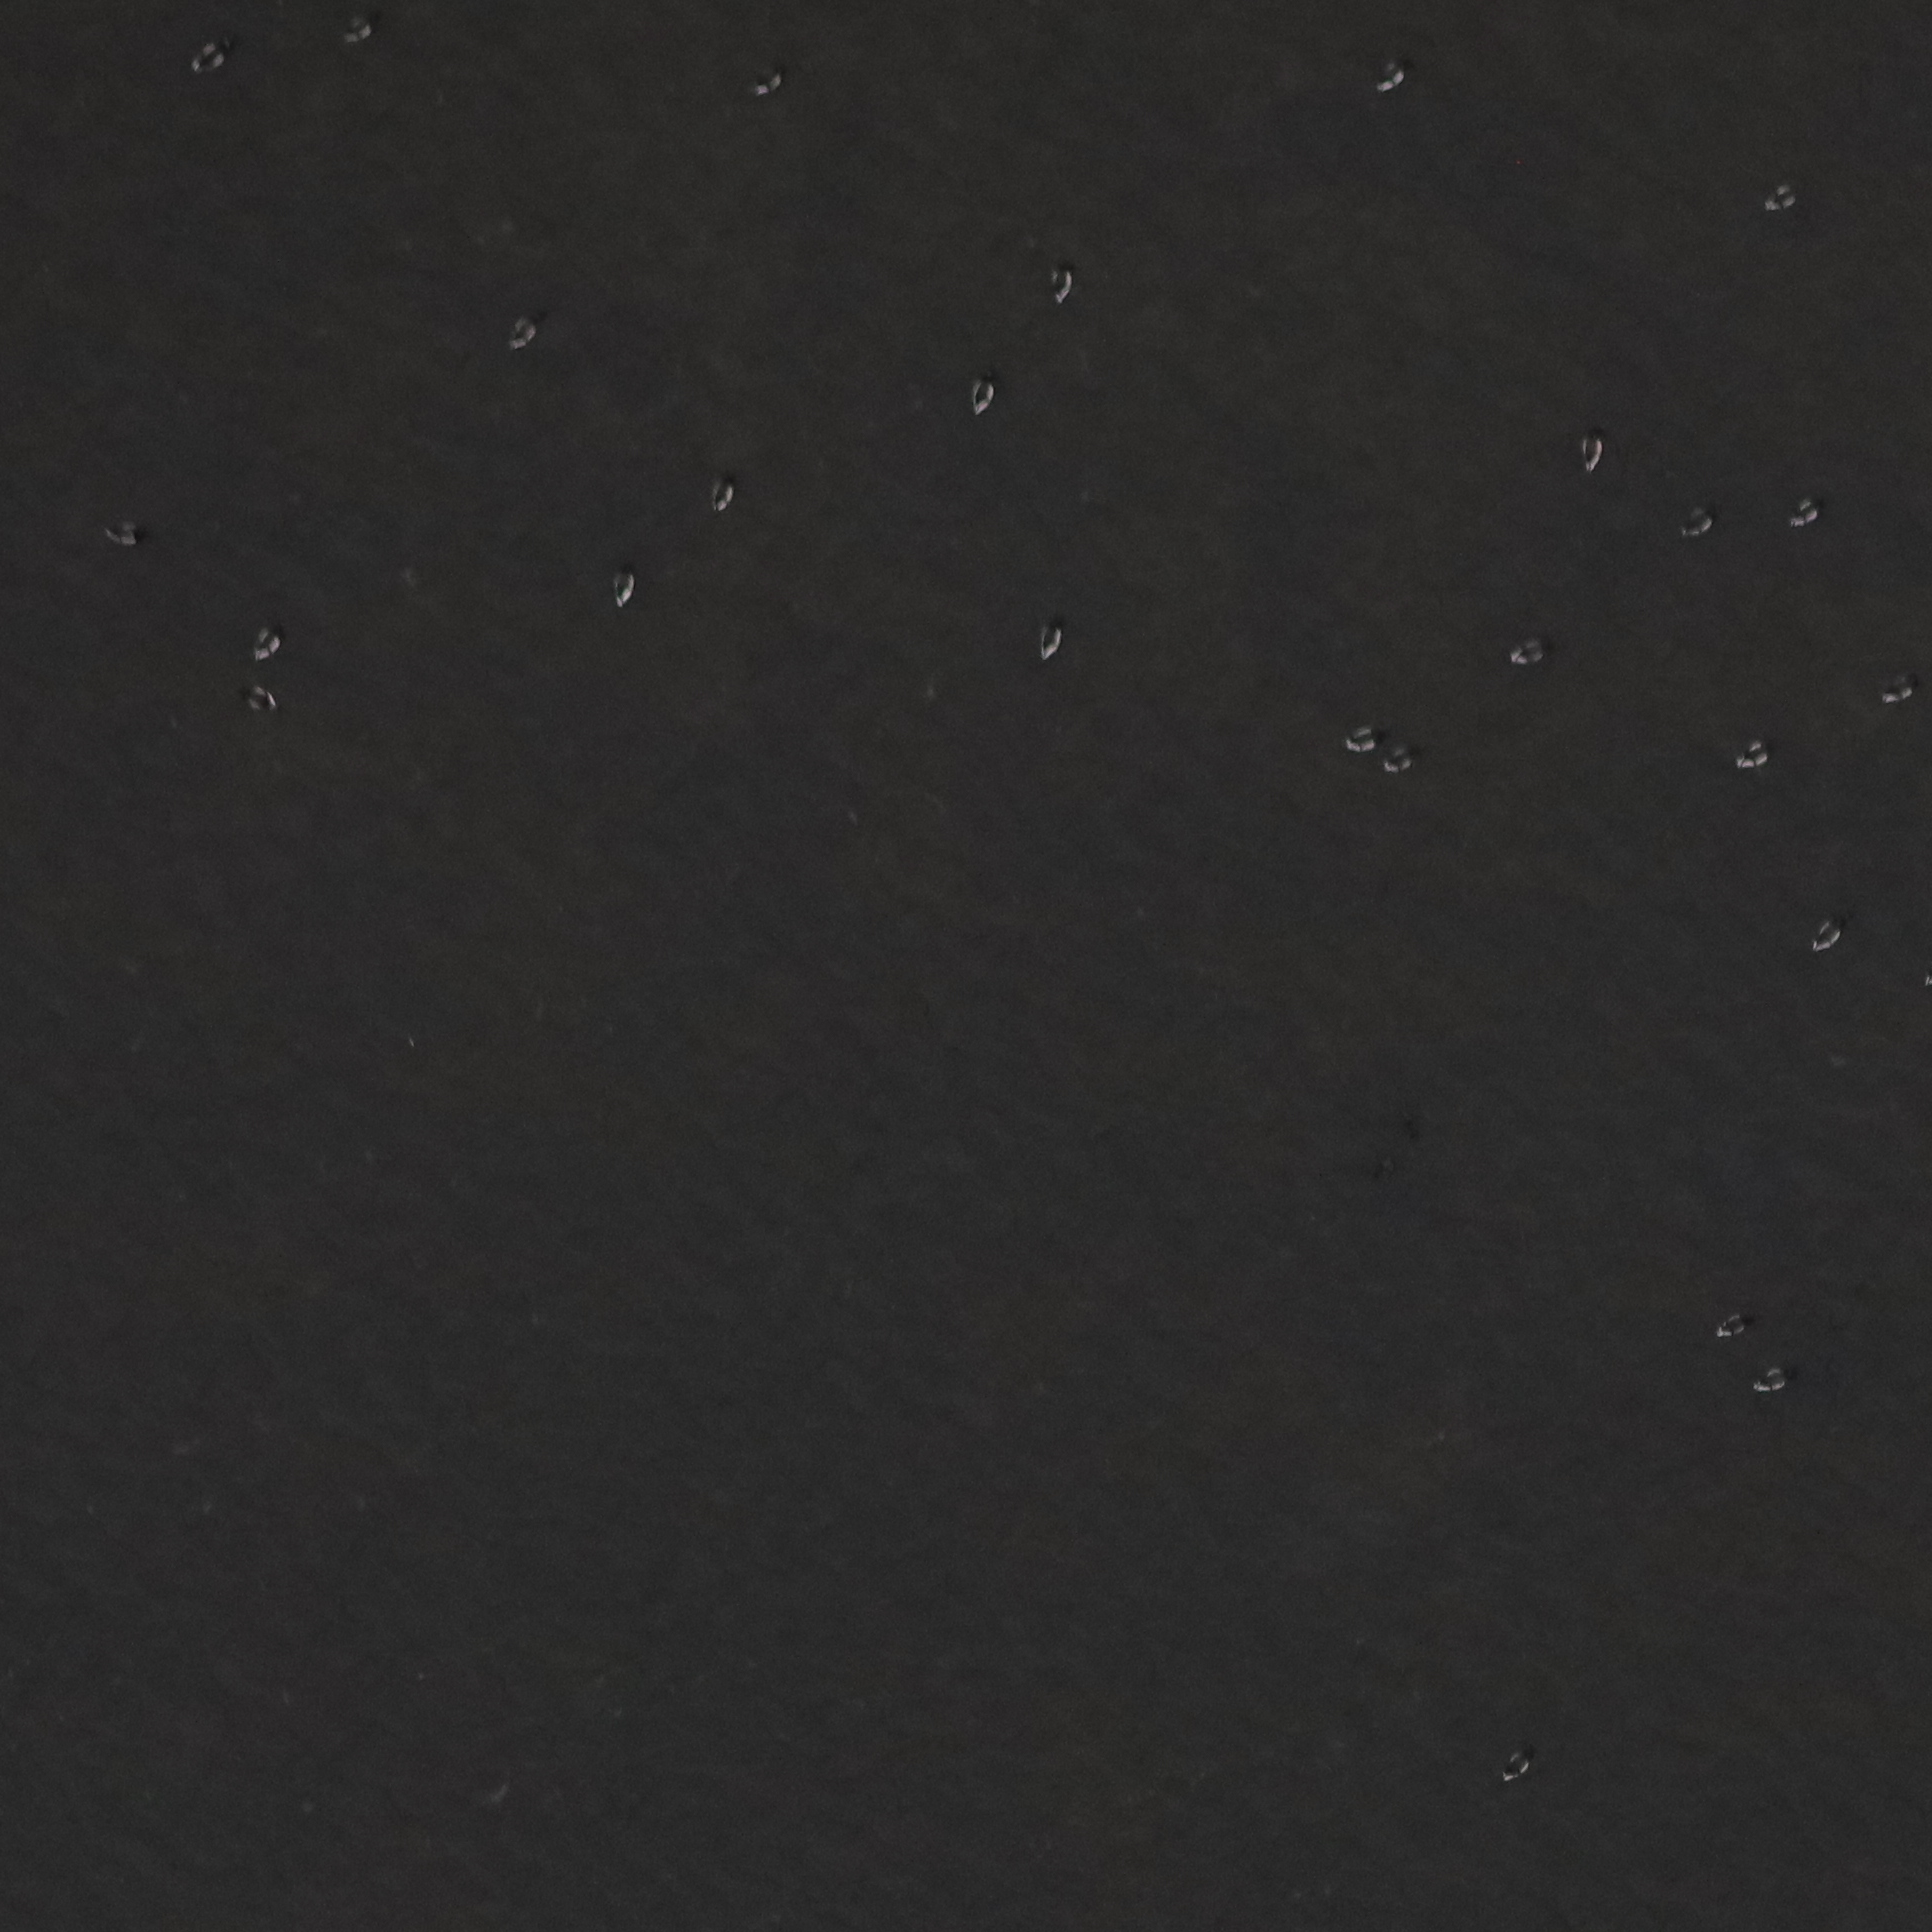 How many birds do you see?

26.